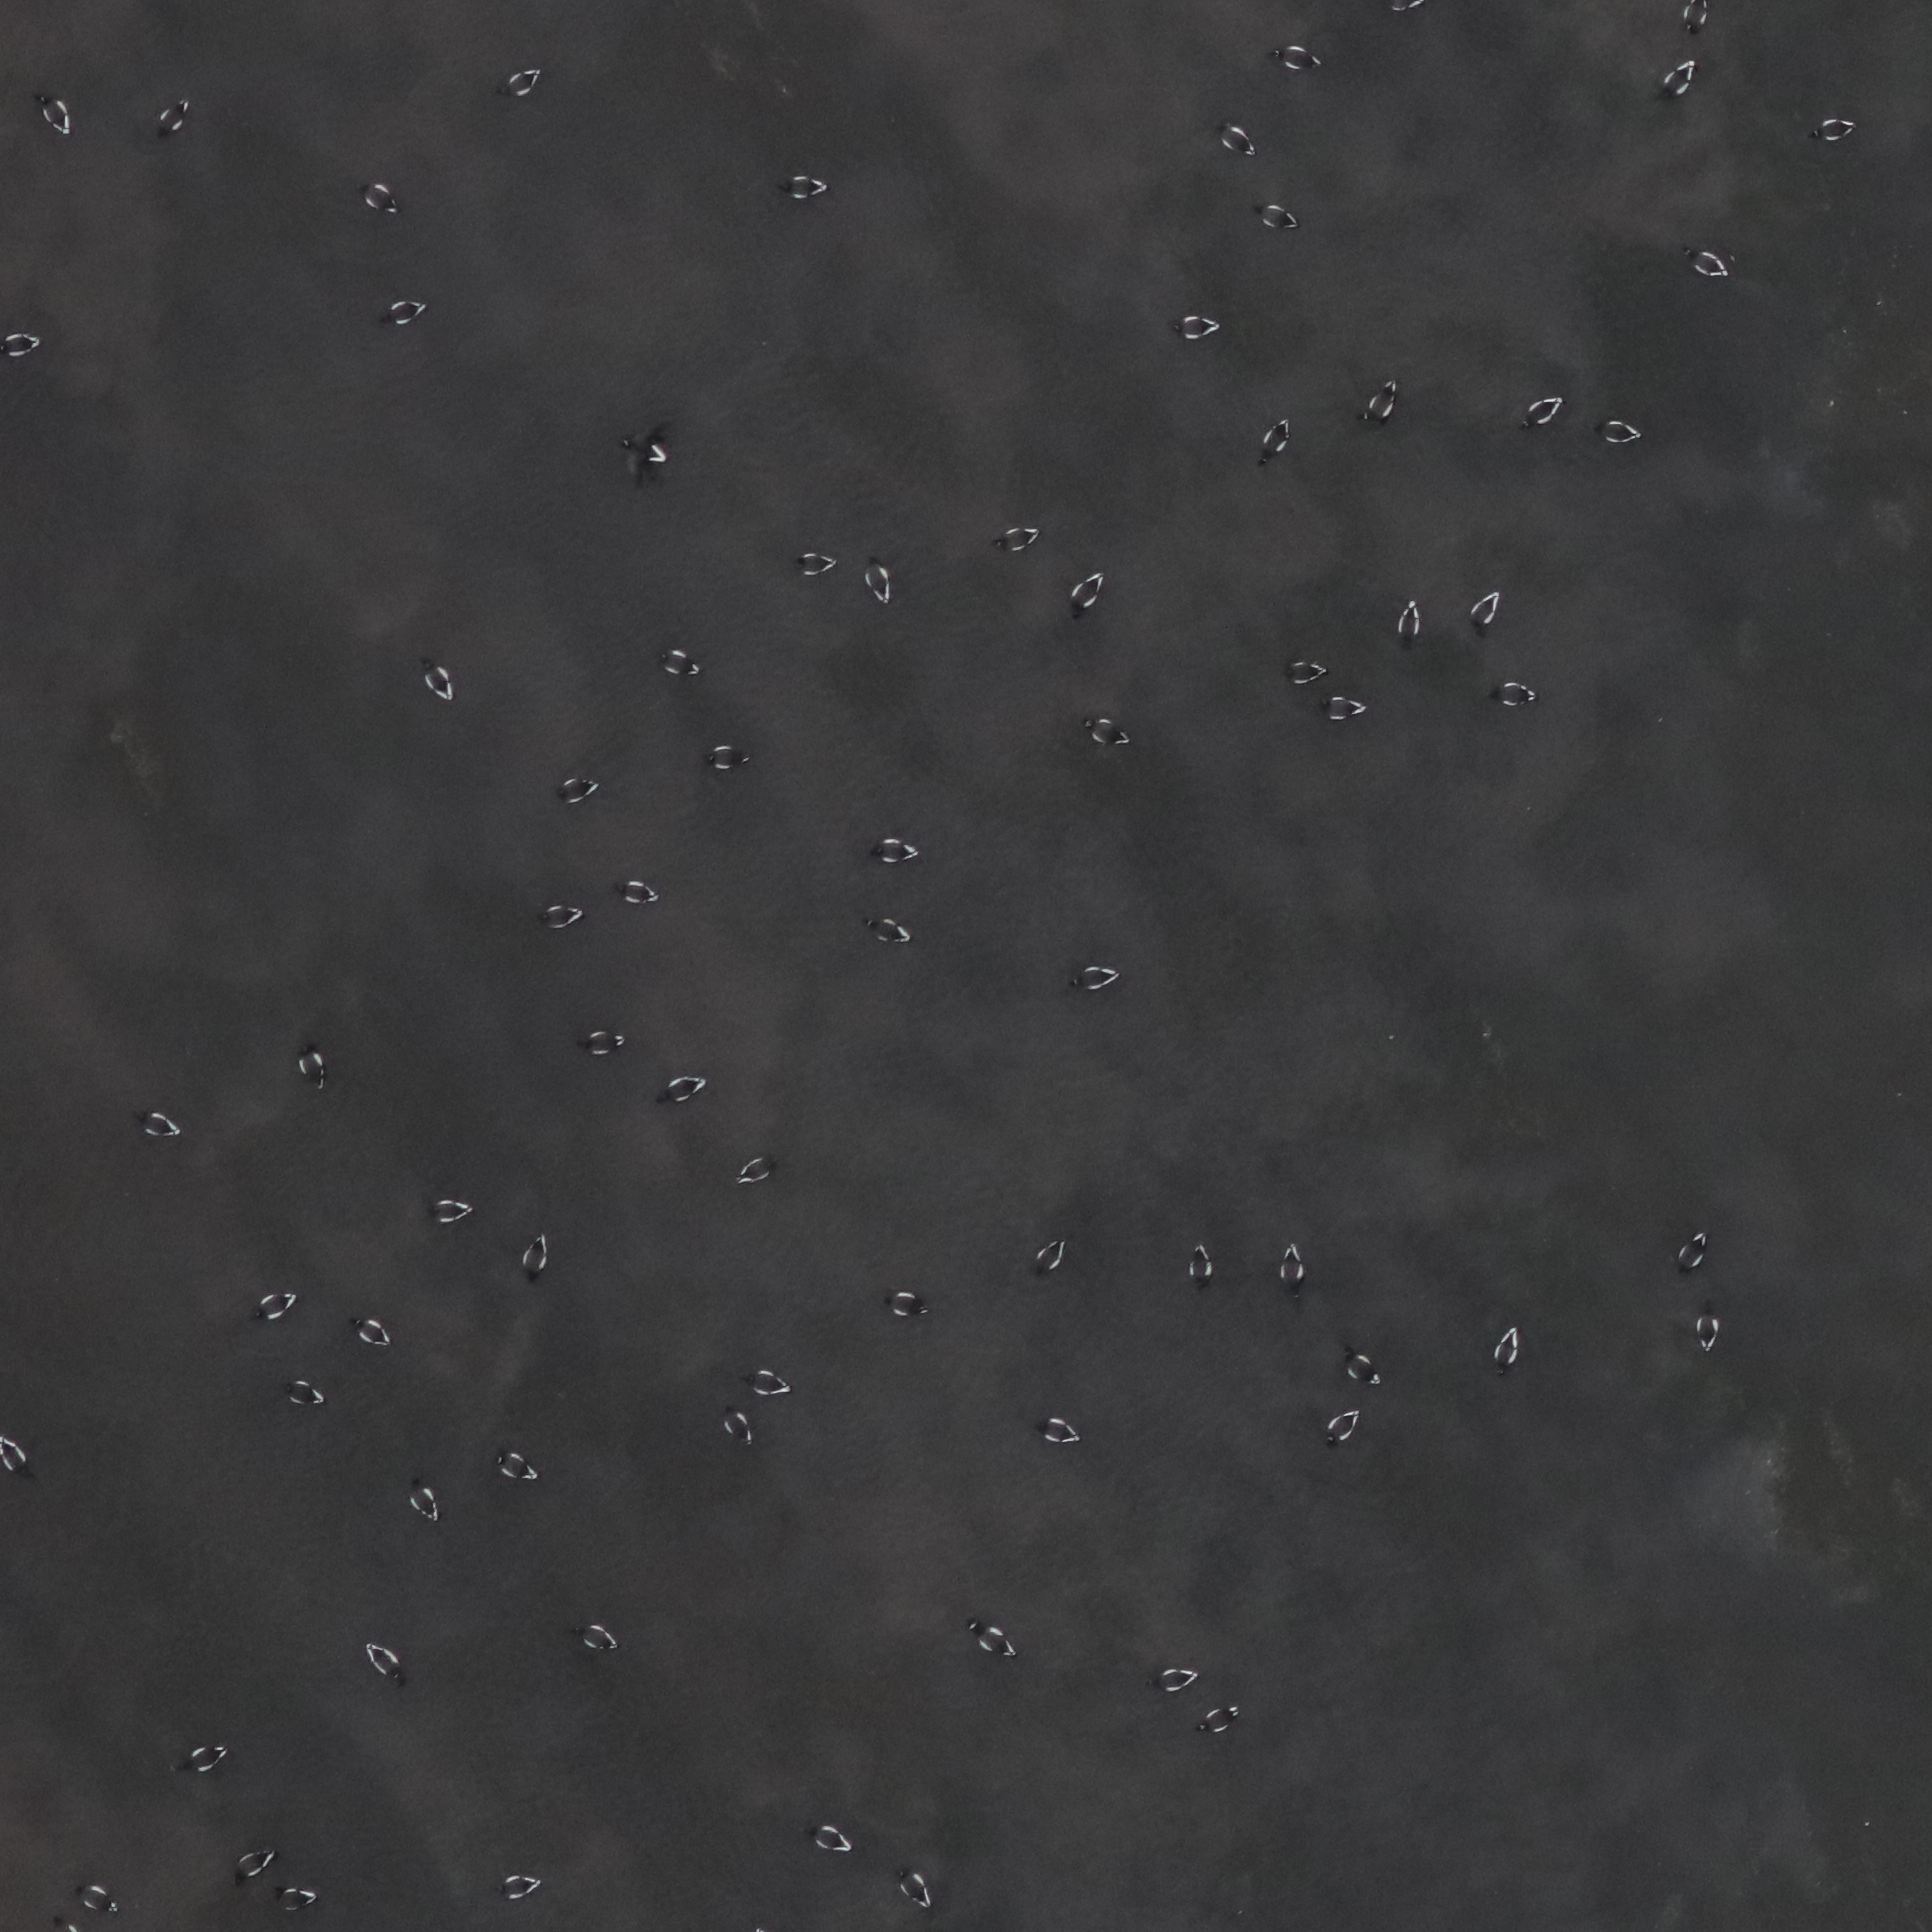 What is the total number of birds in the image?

77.